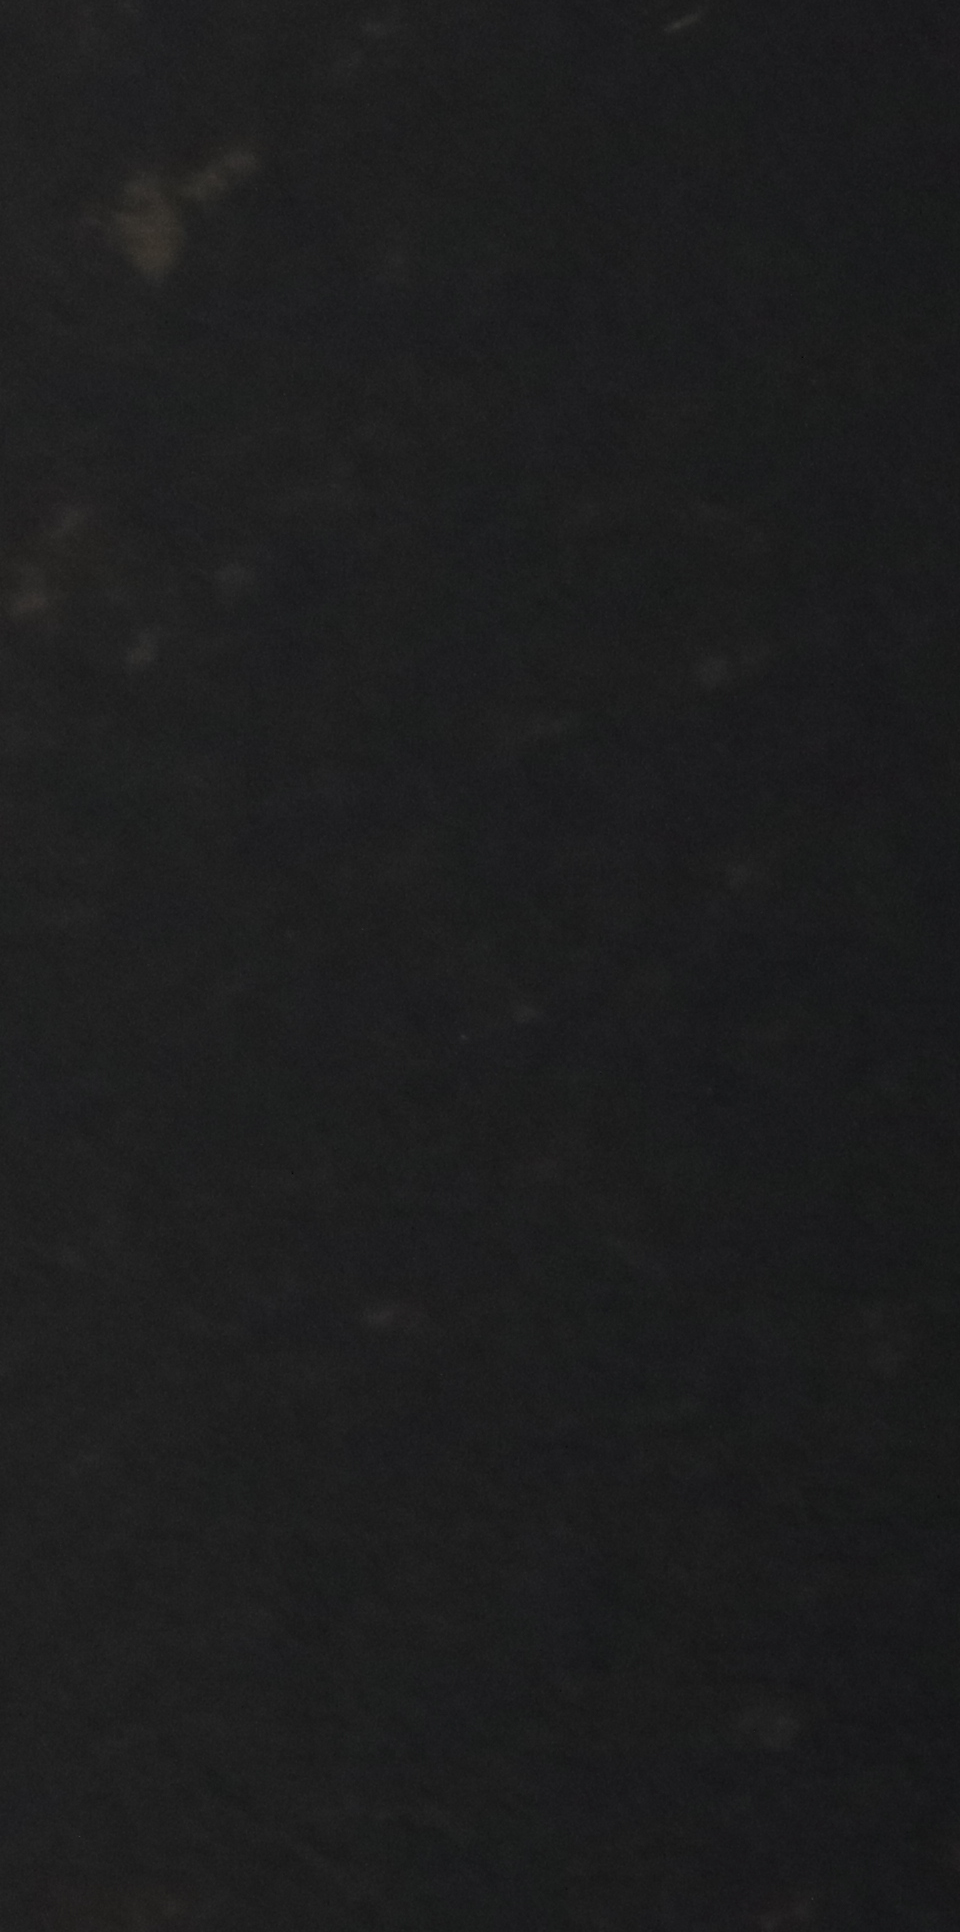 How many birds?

0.